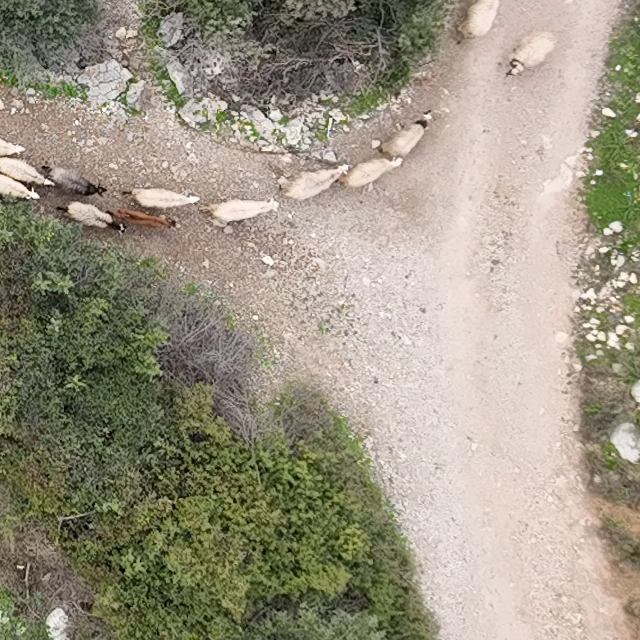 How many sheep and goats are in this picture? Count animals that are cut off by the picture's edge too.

13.